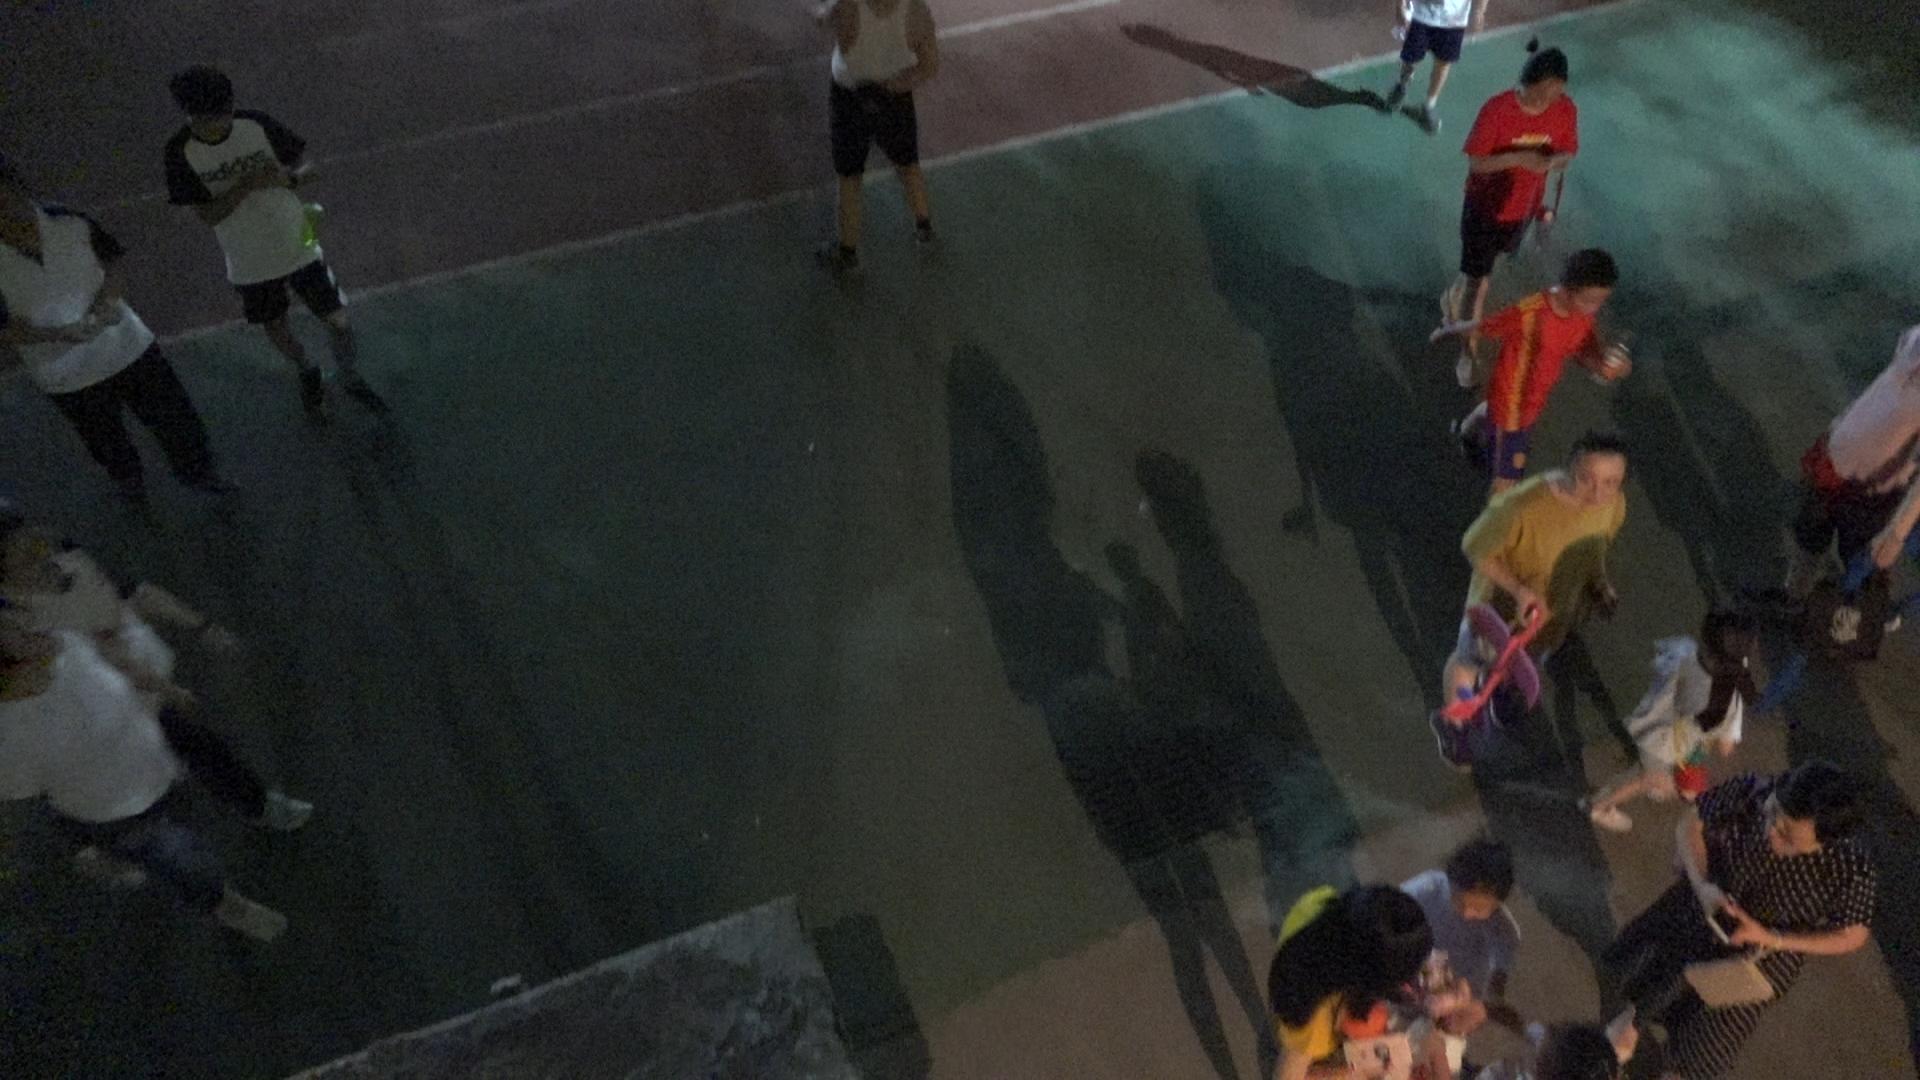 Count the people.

12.